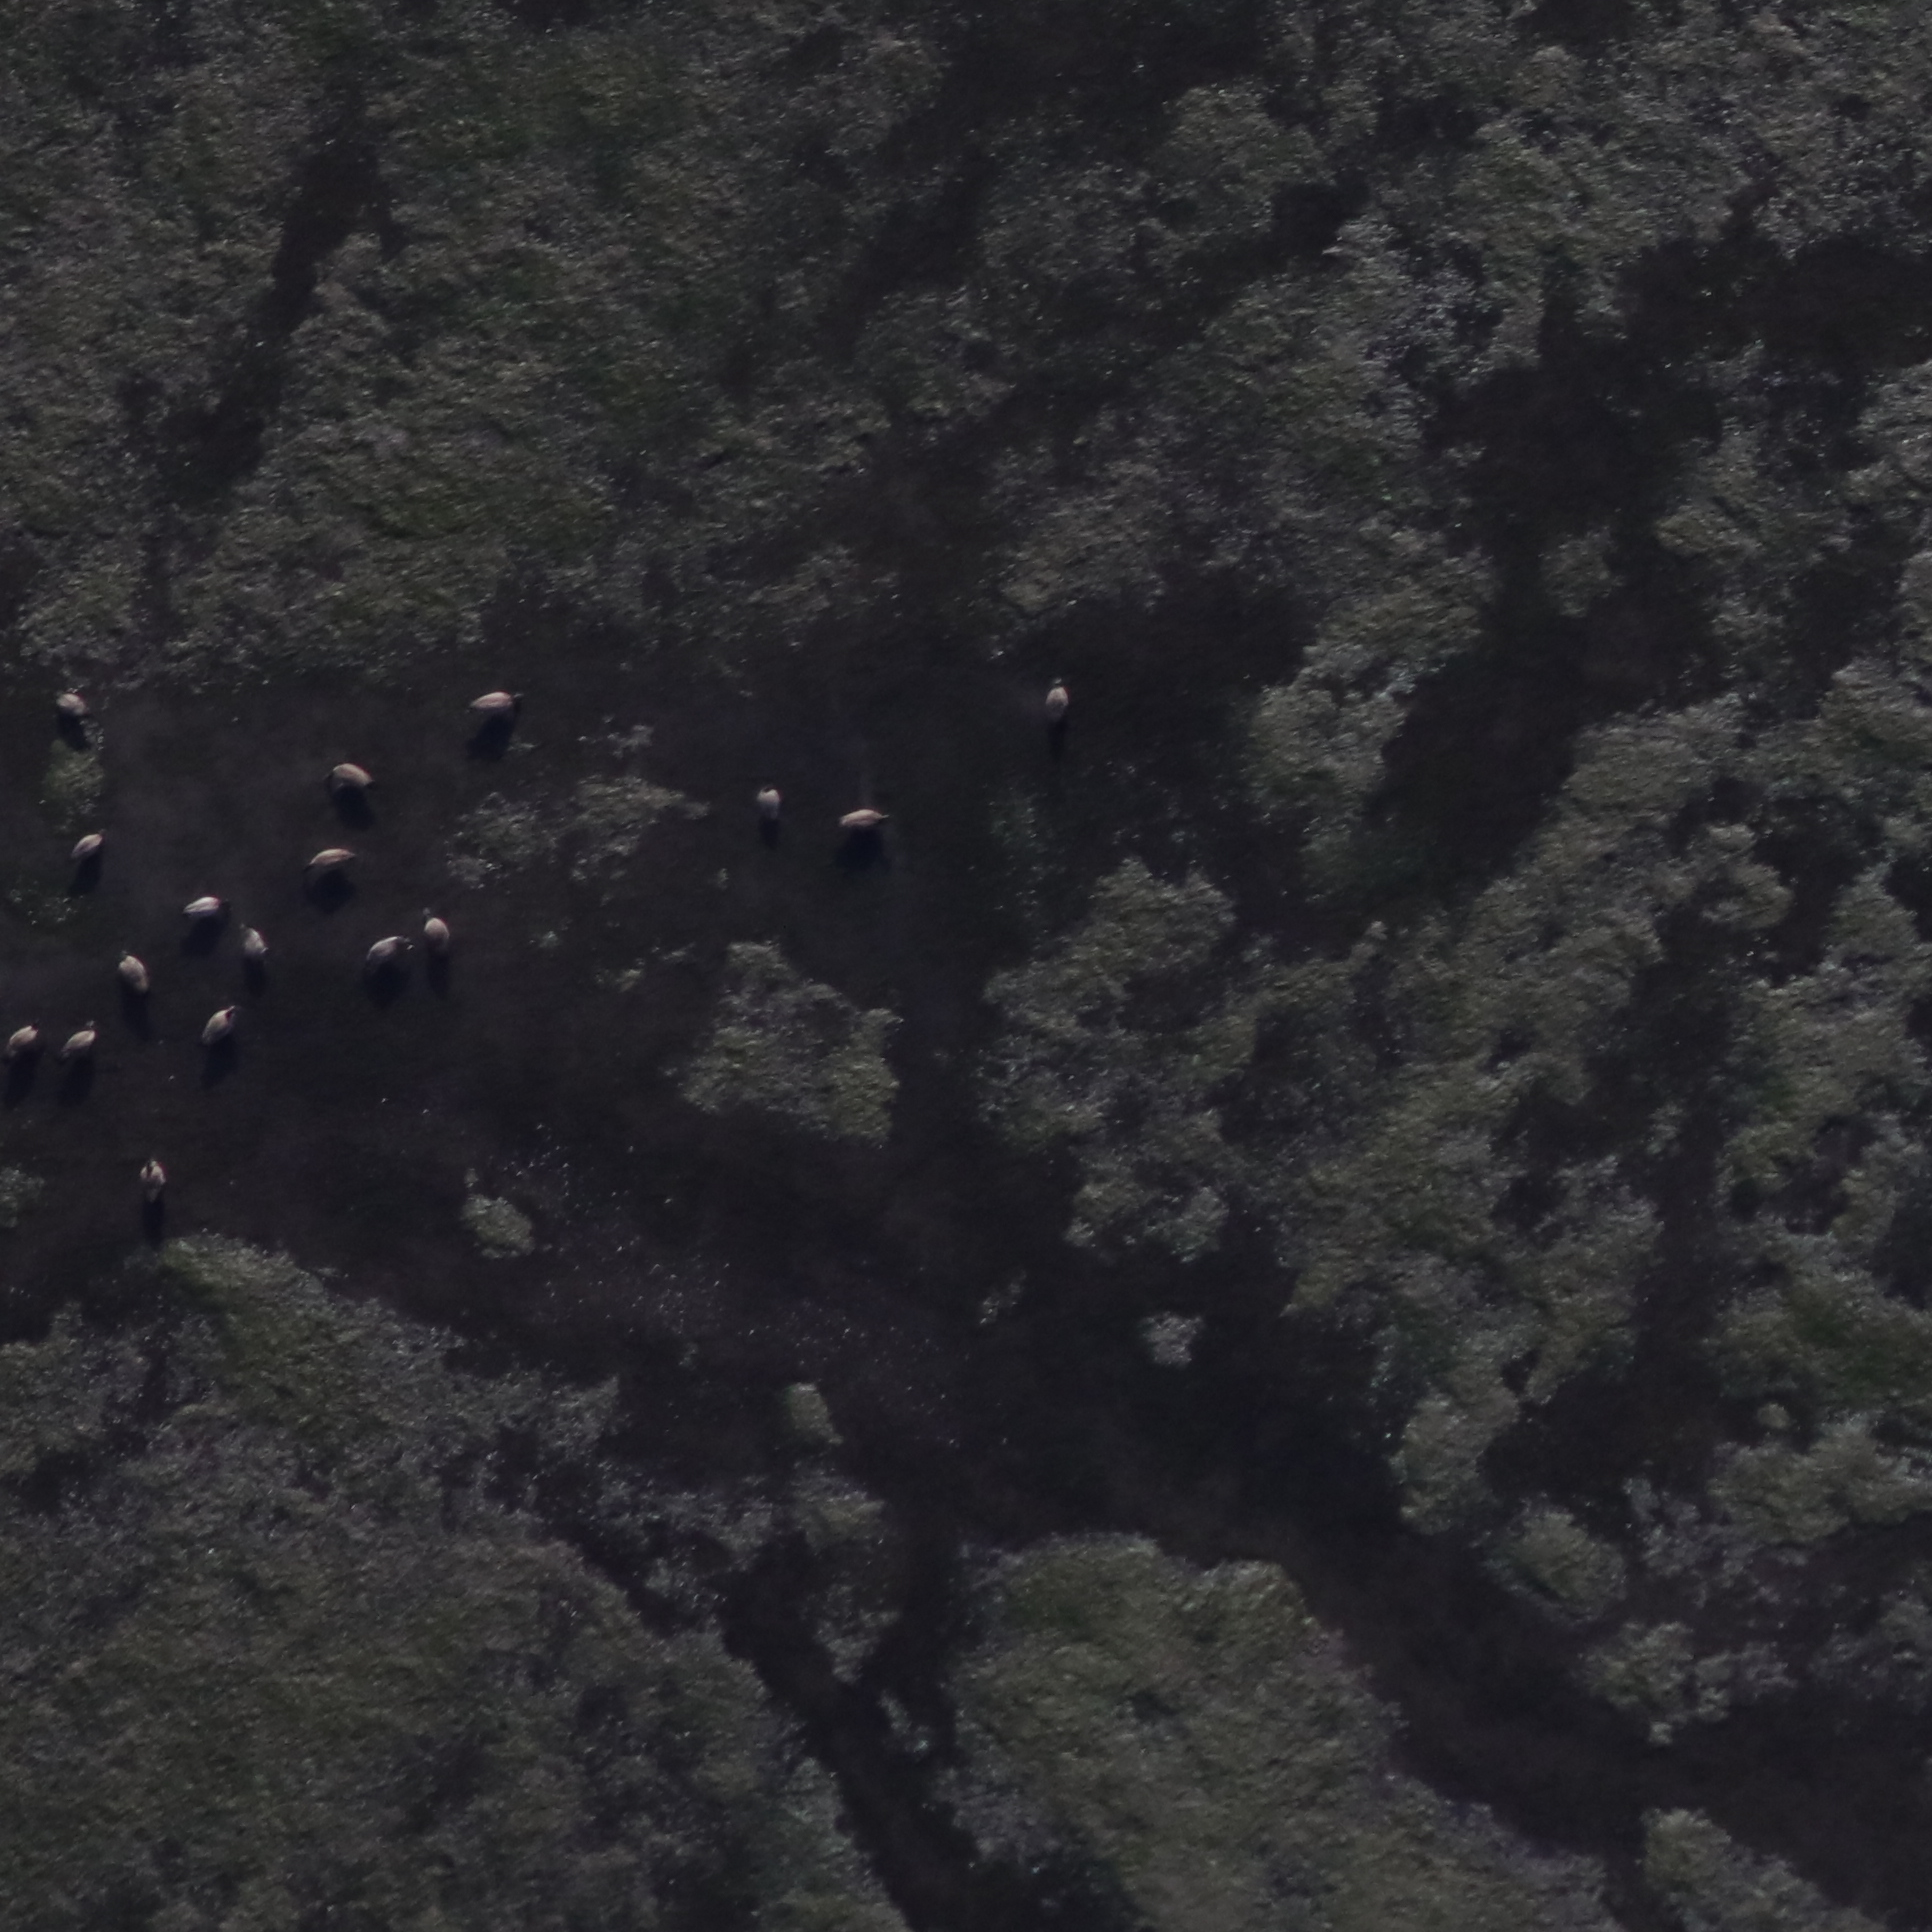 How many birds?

17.